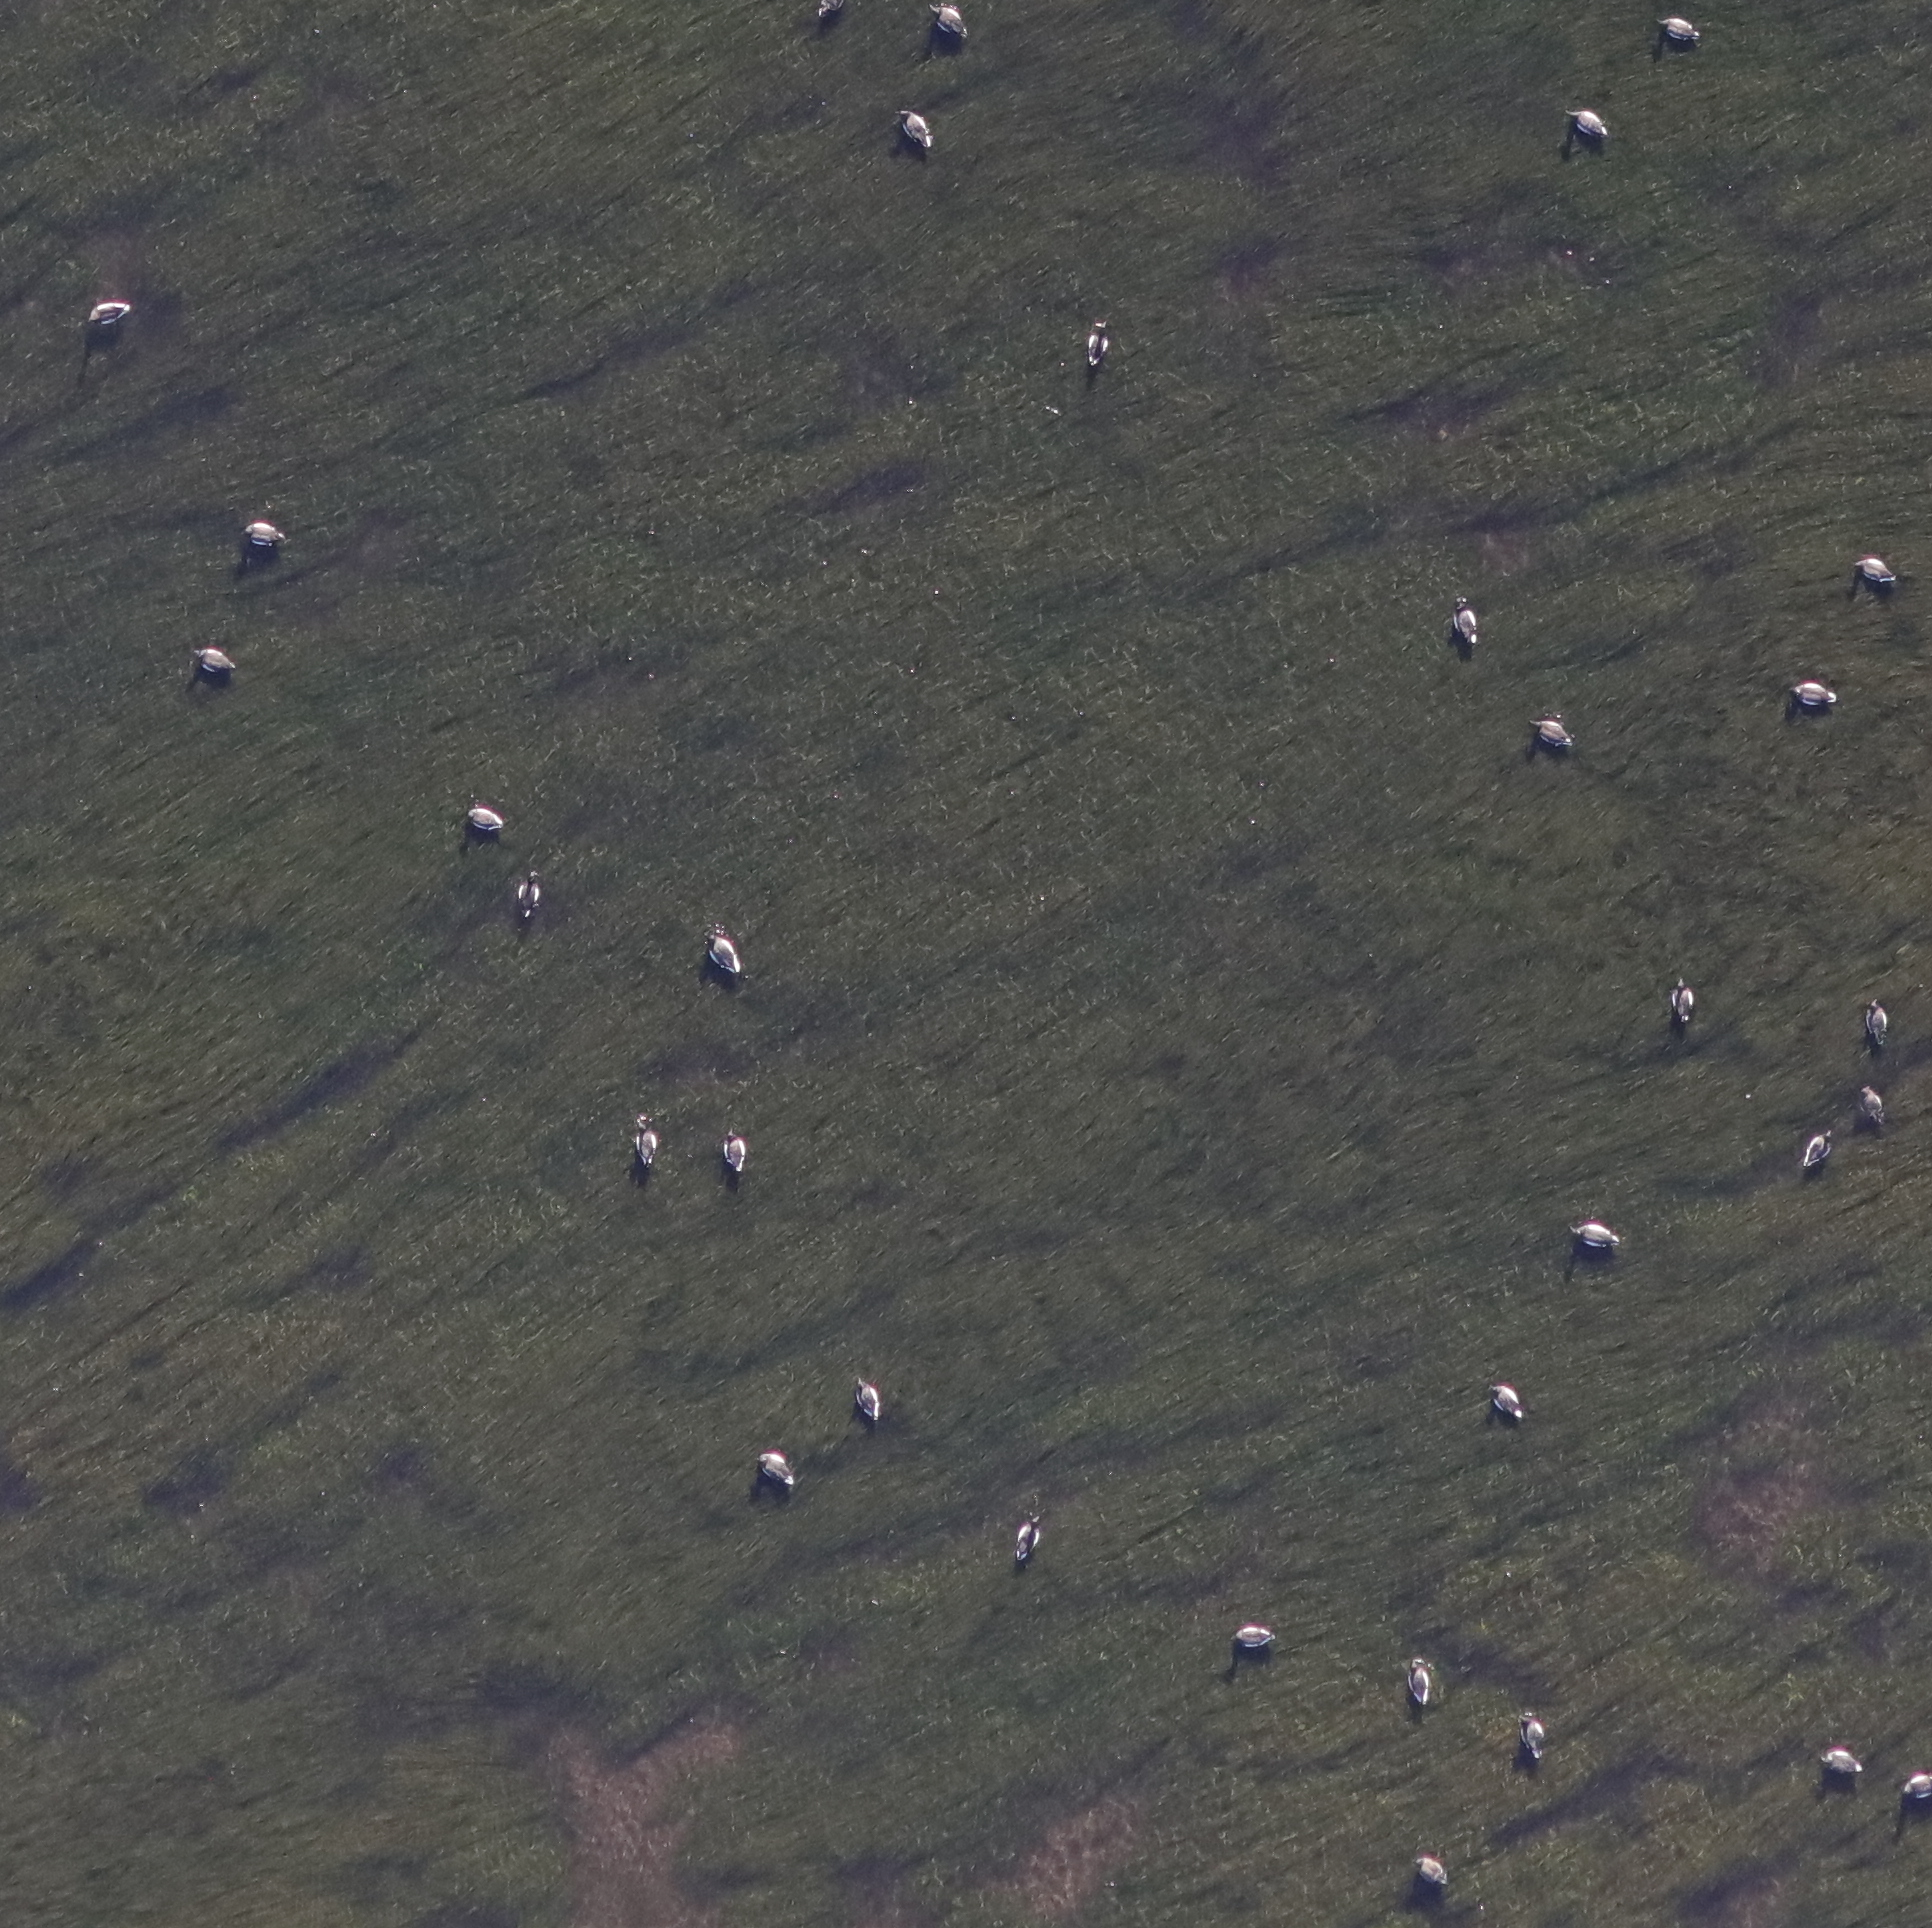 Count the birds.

32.